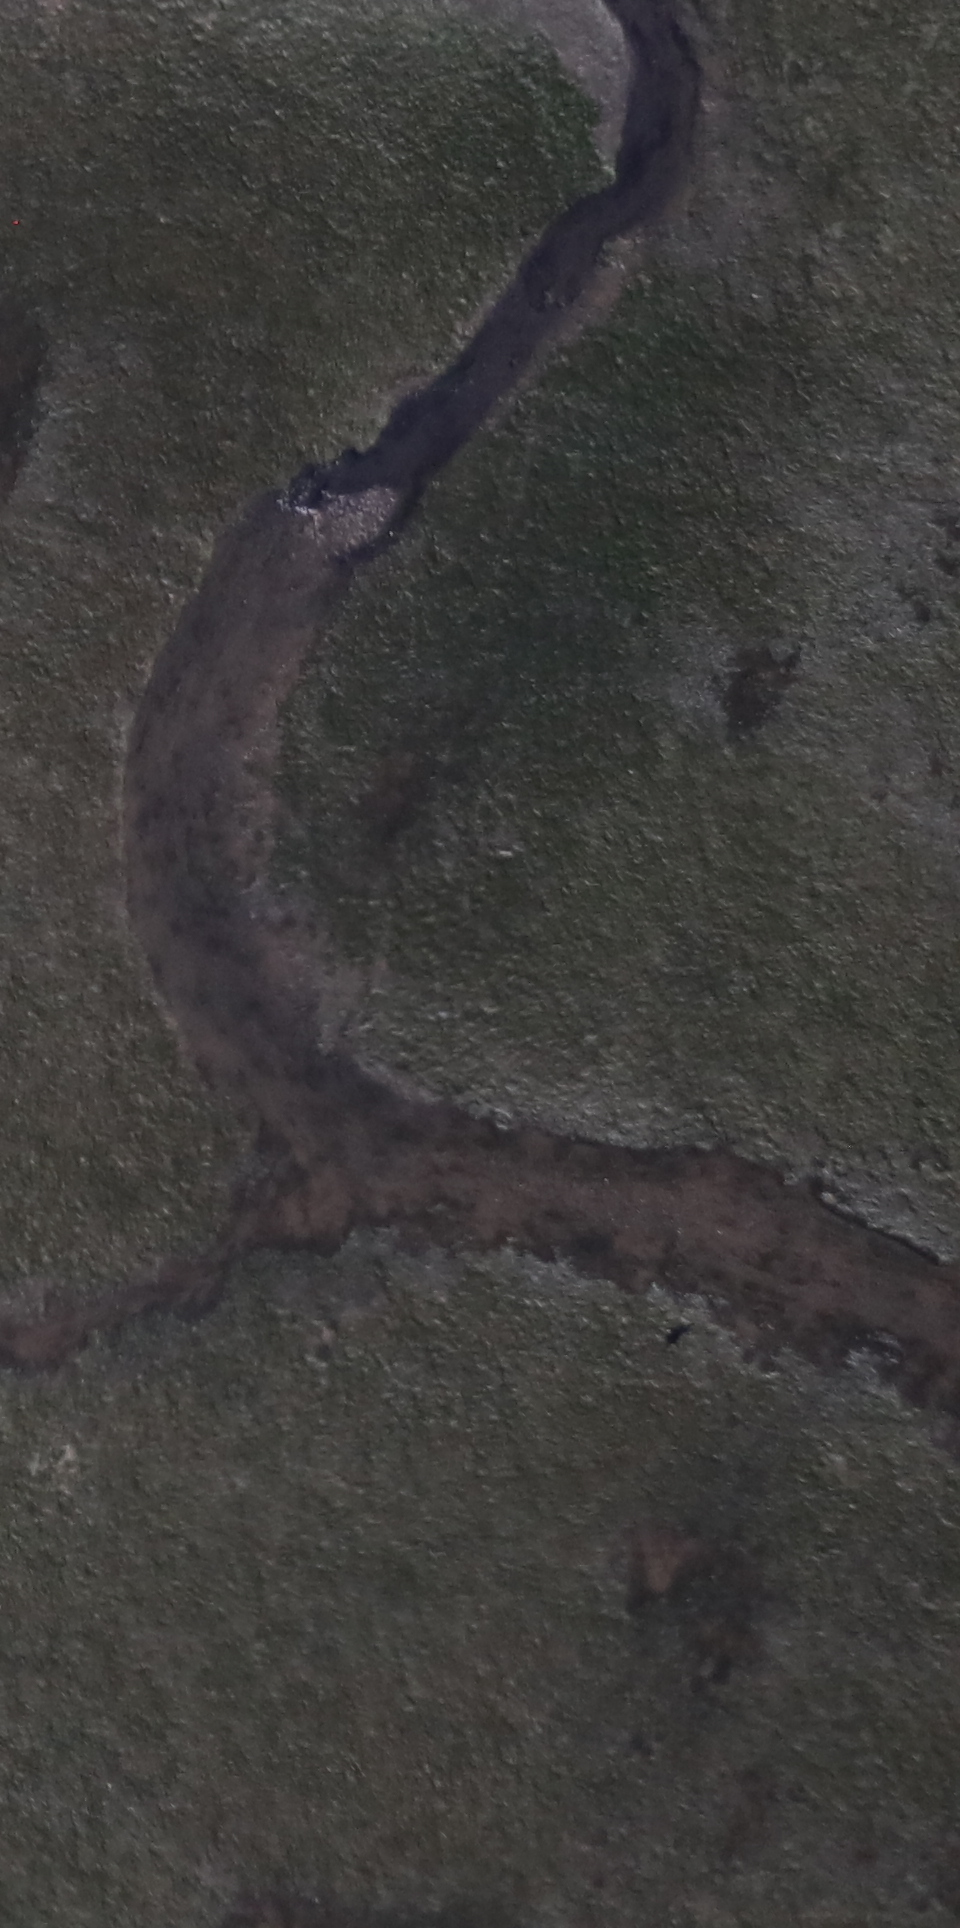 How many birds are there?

0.